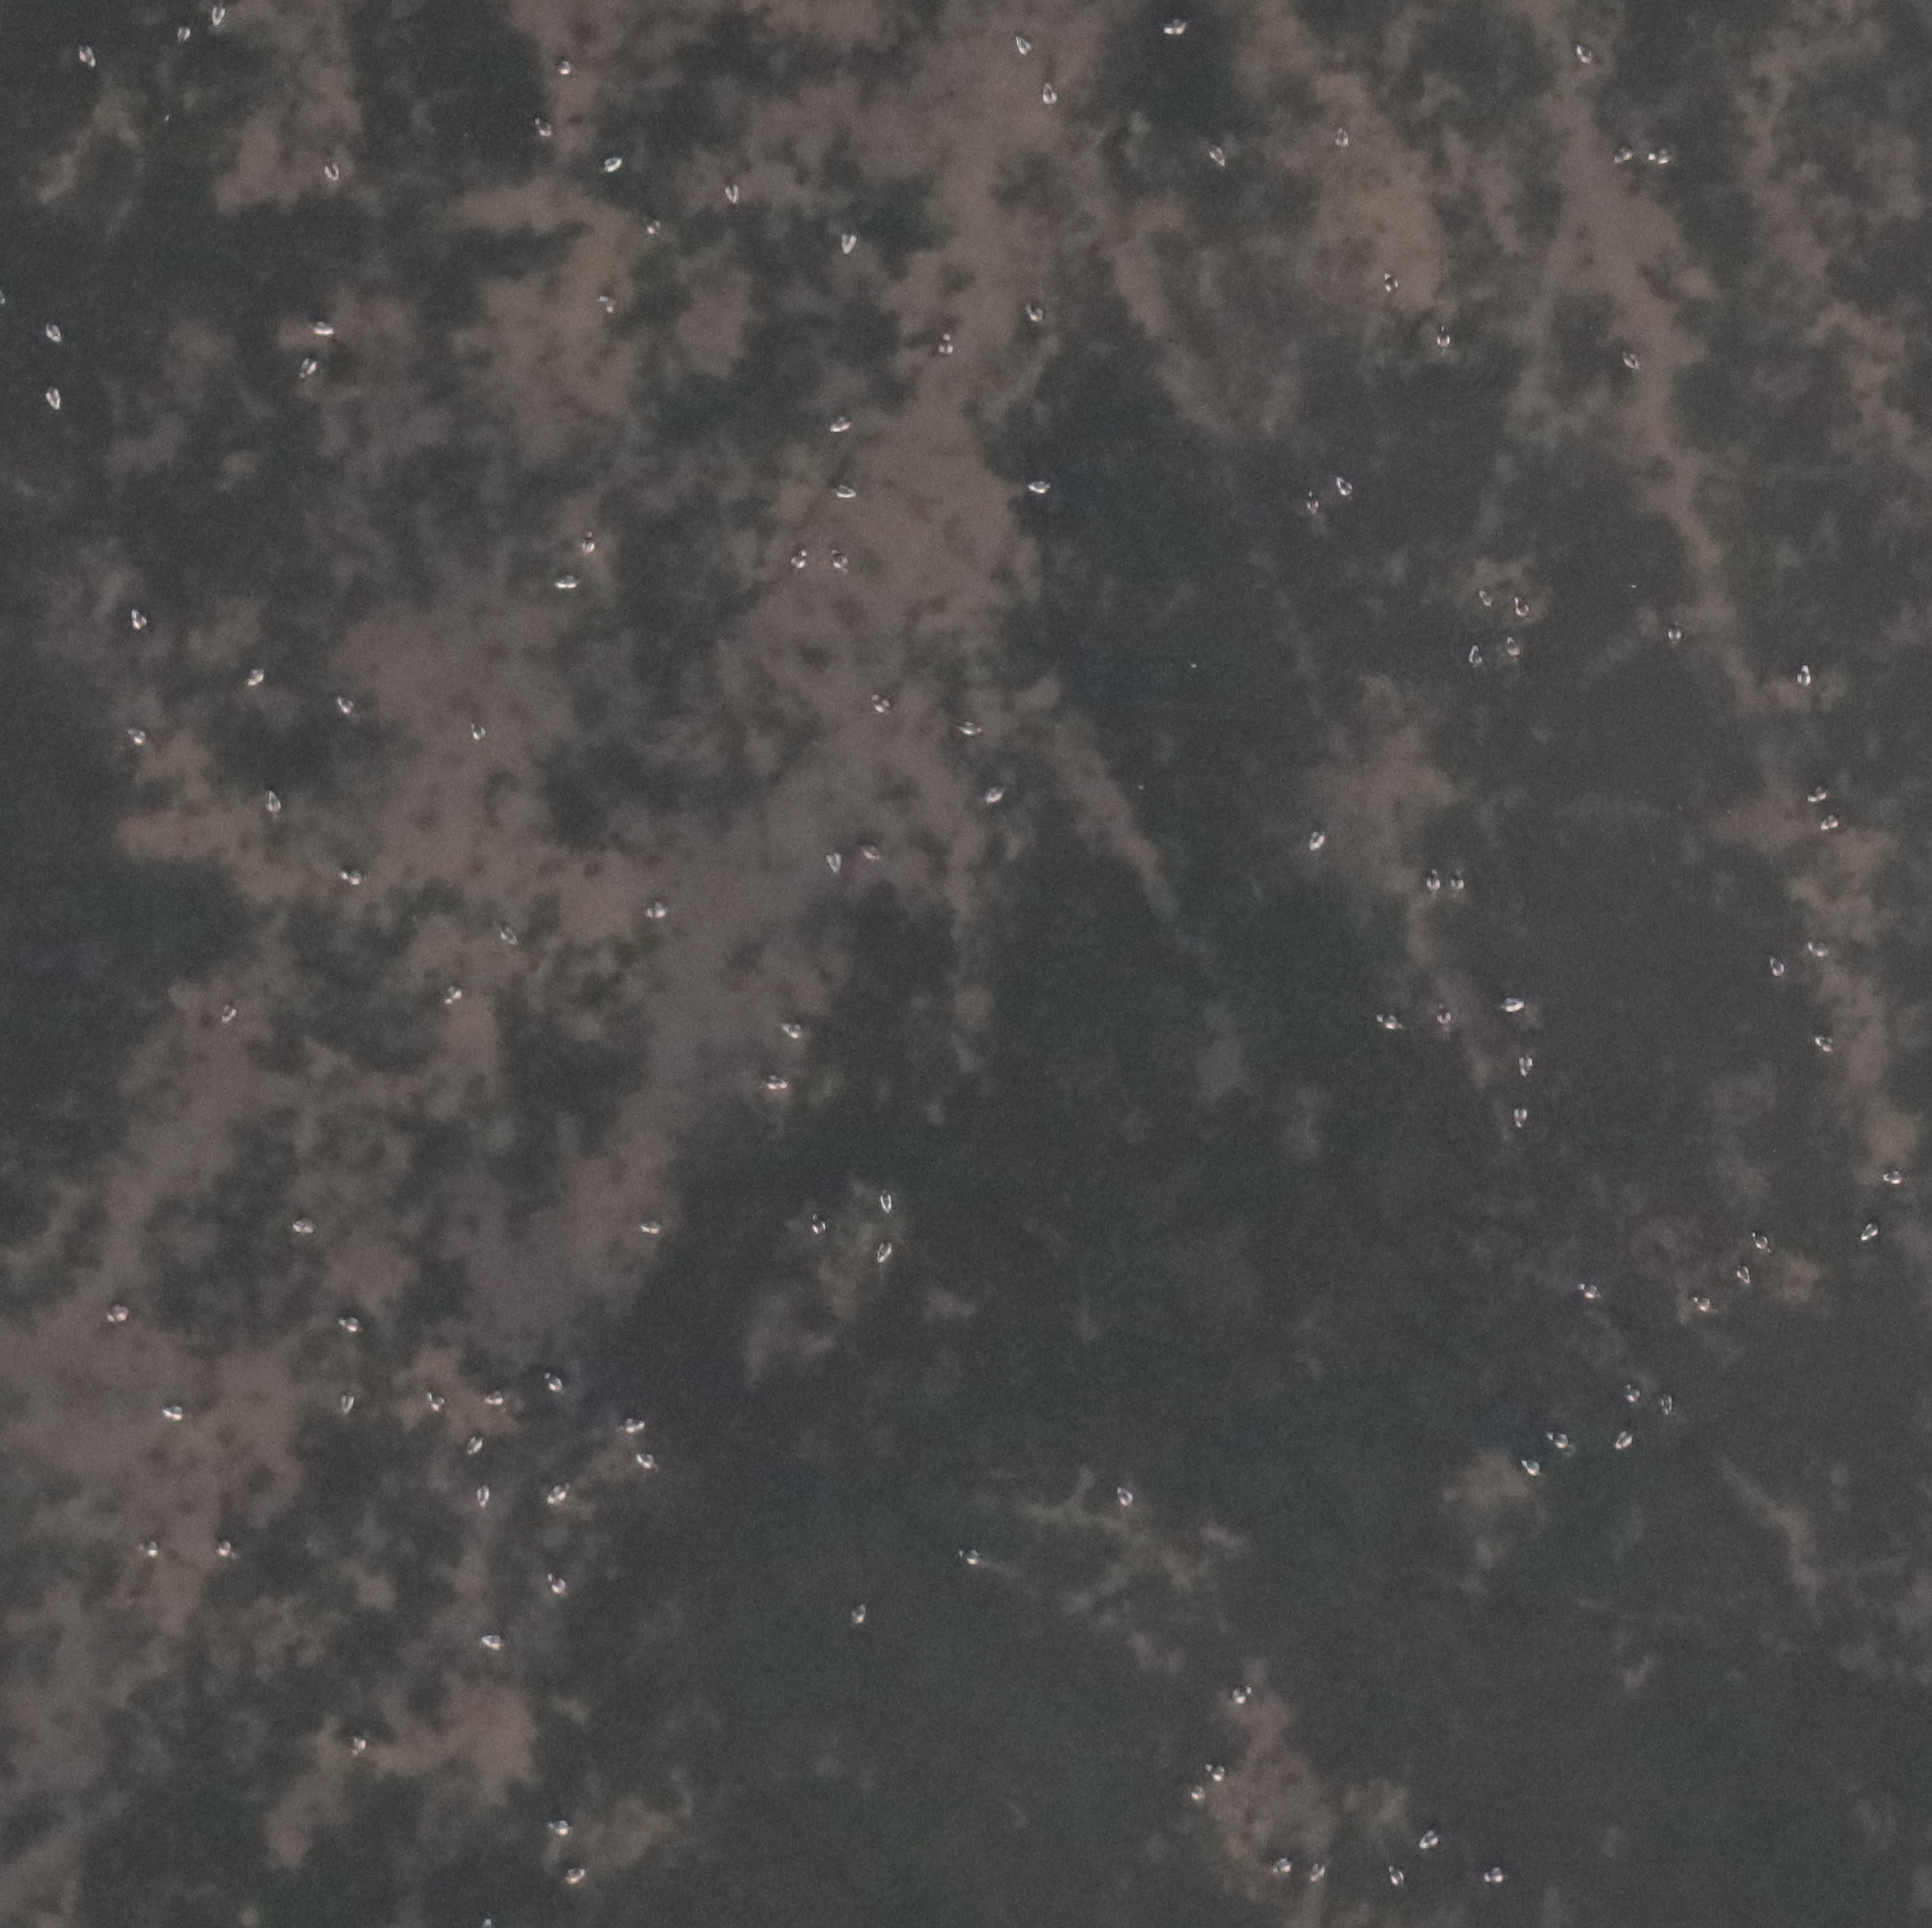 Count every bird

120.